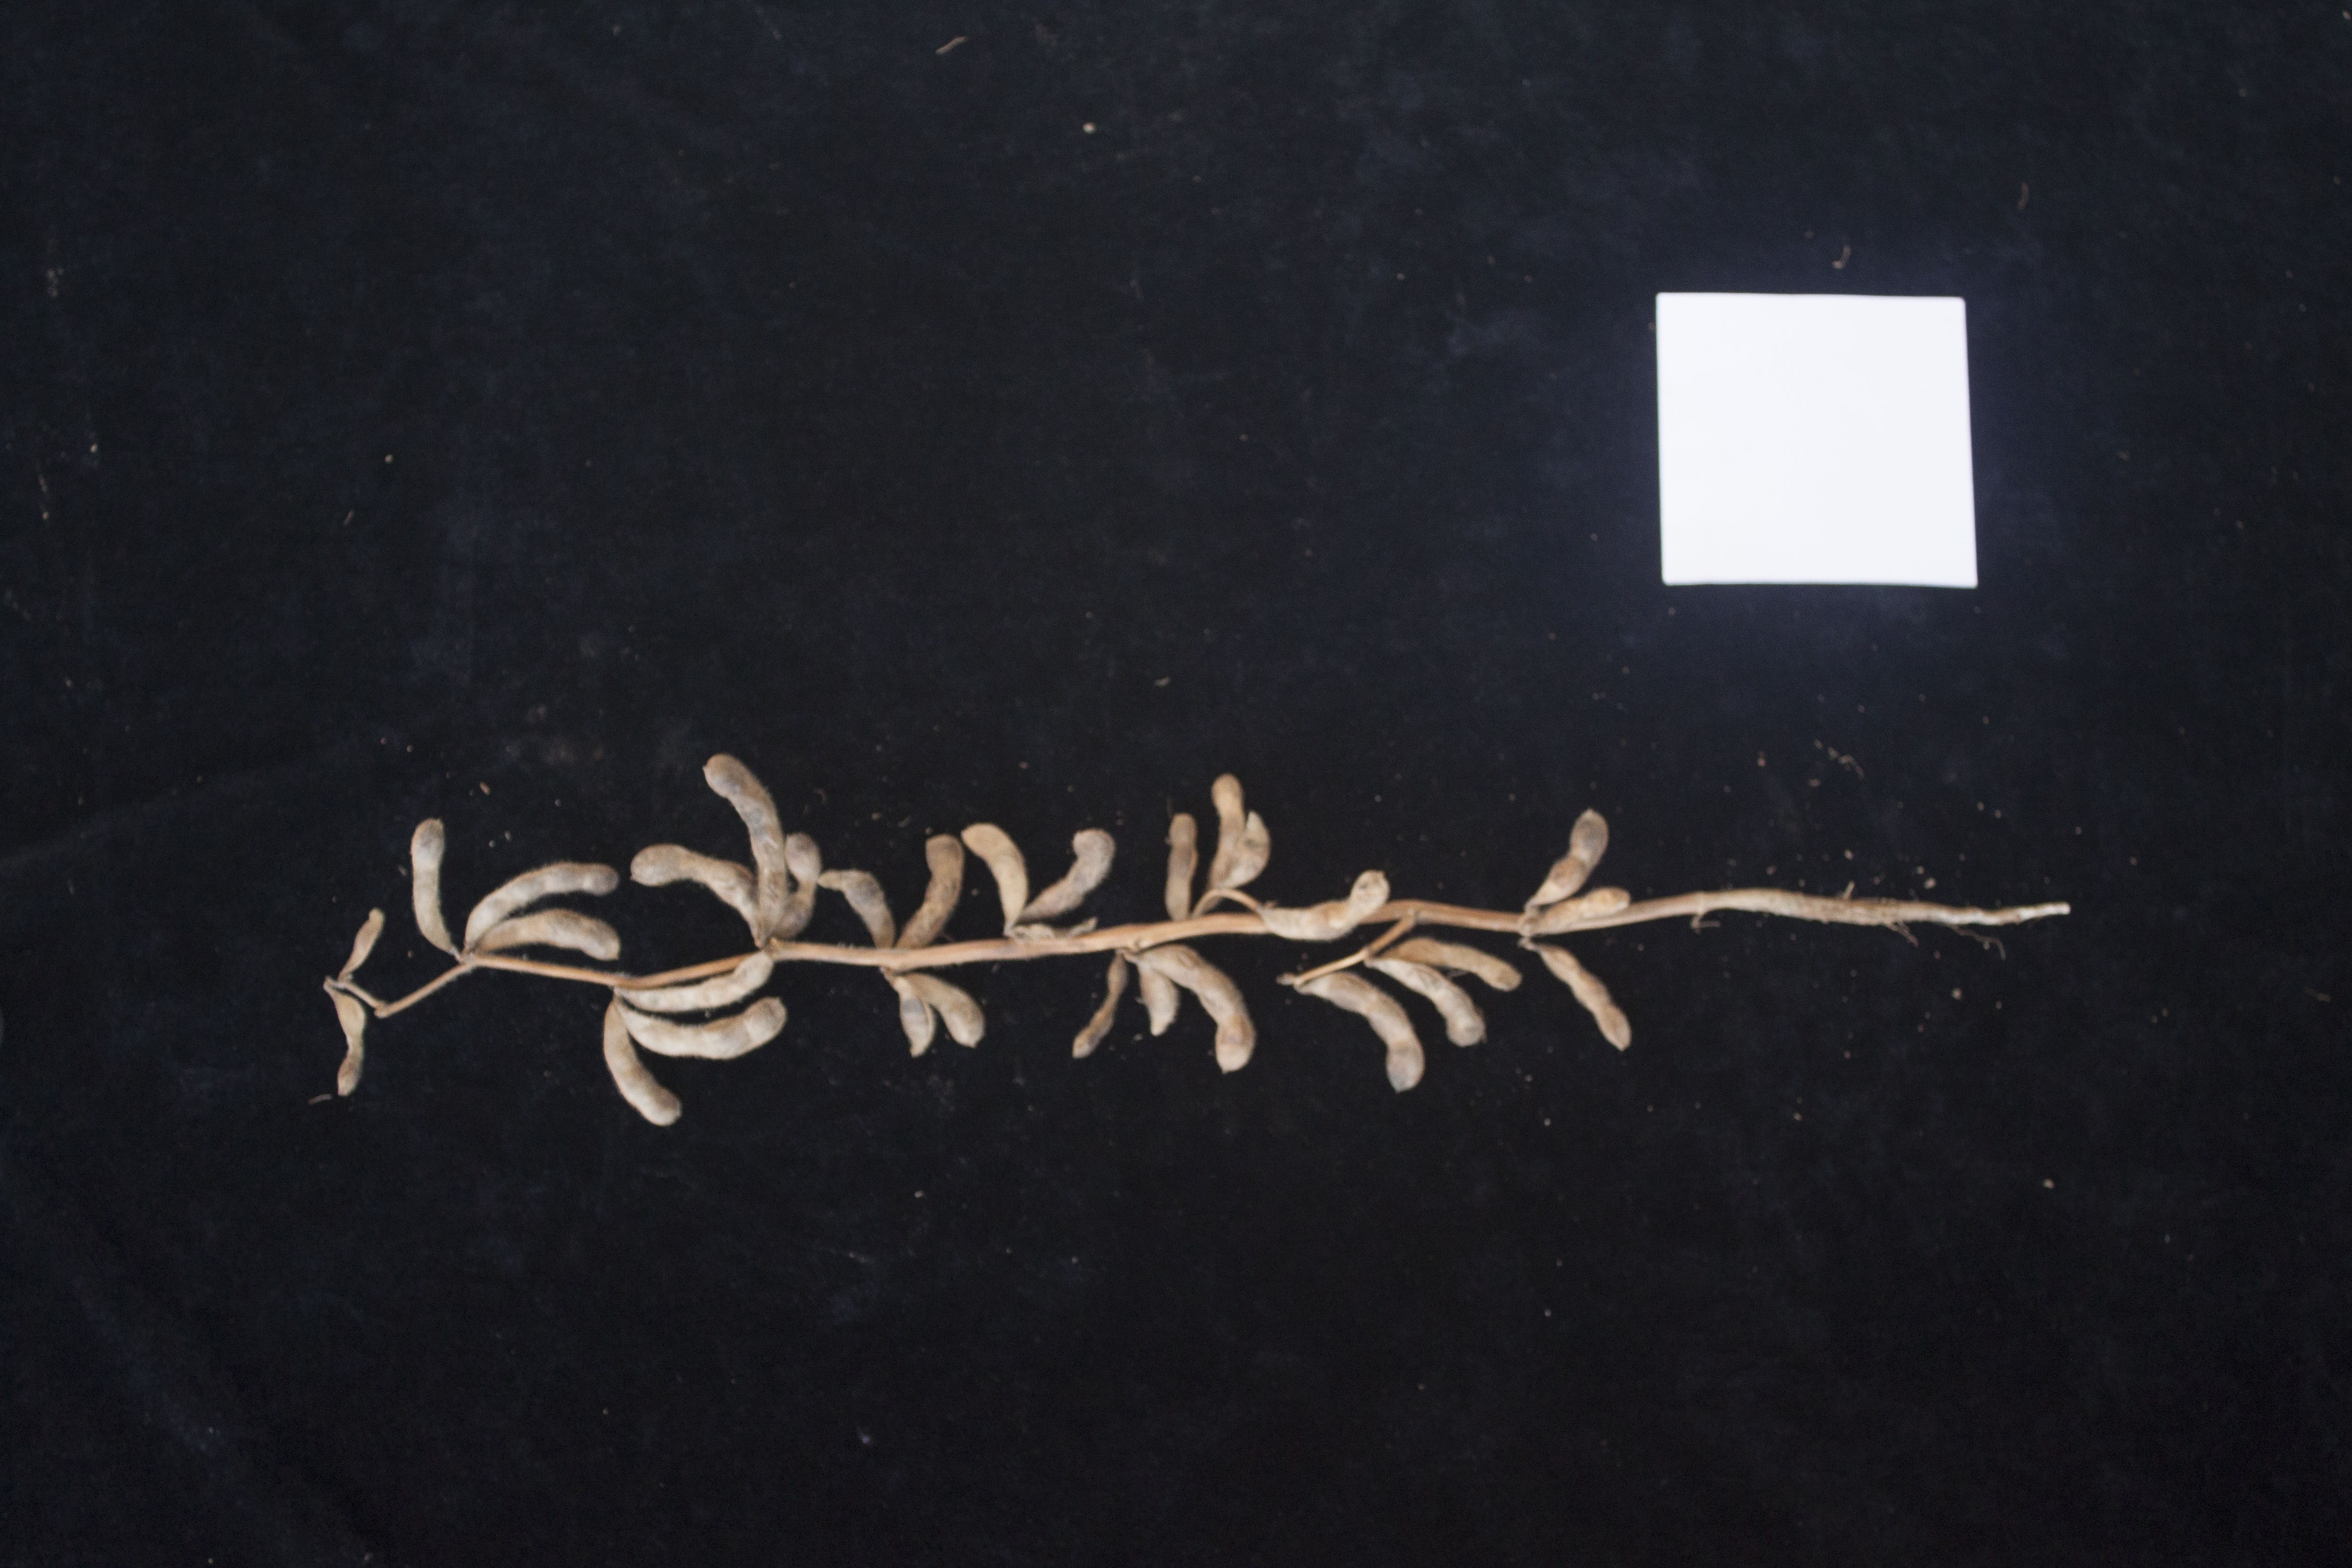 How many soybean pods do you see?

29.